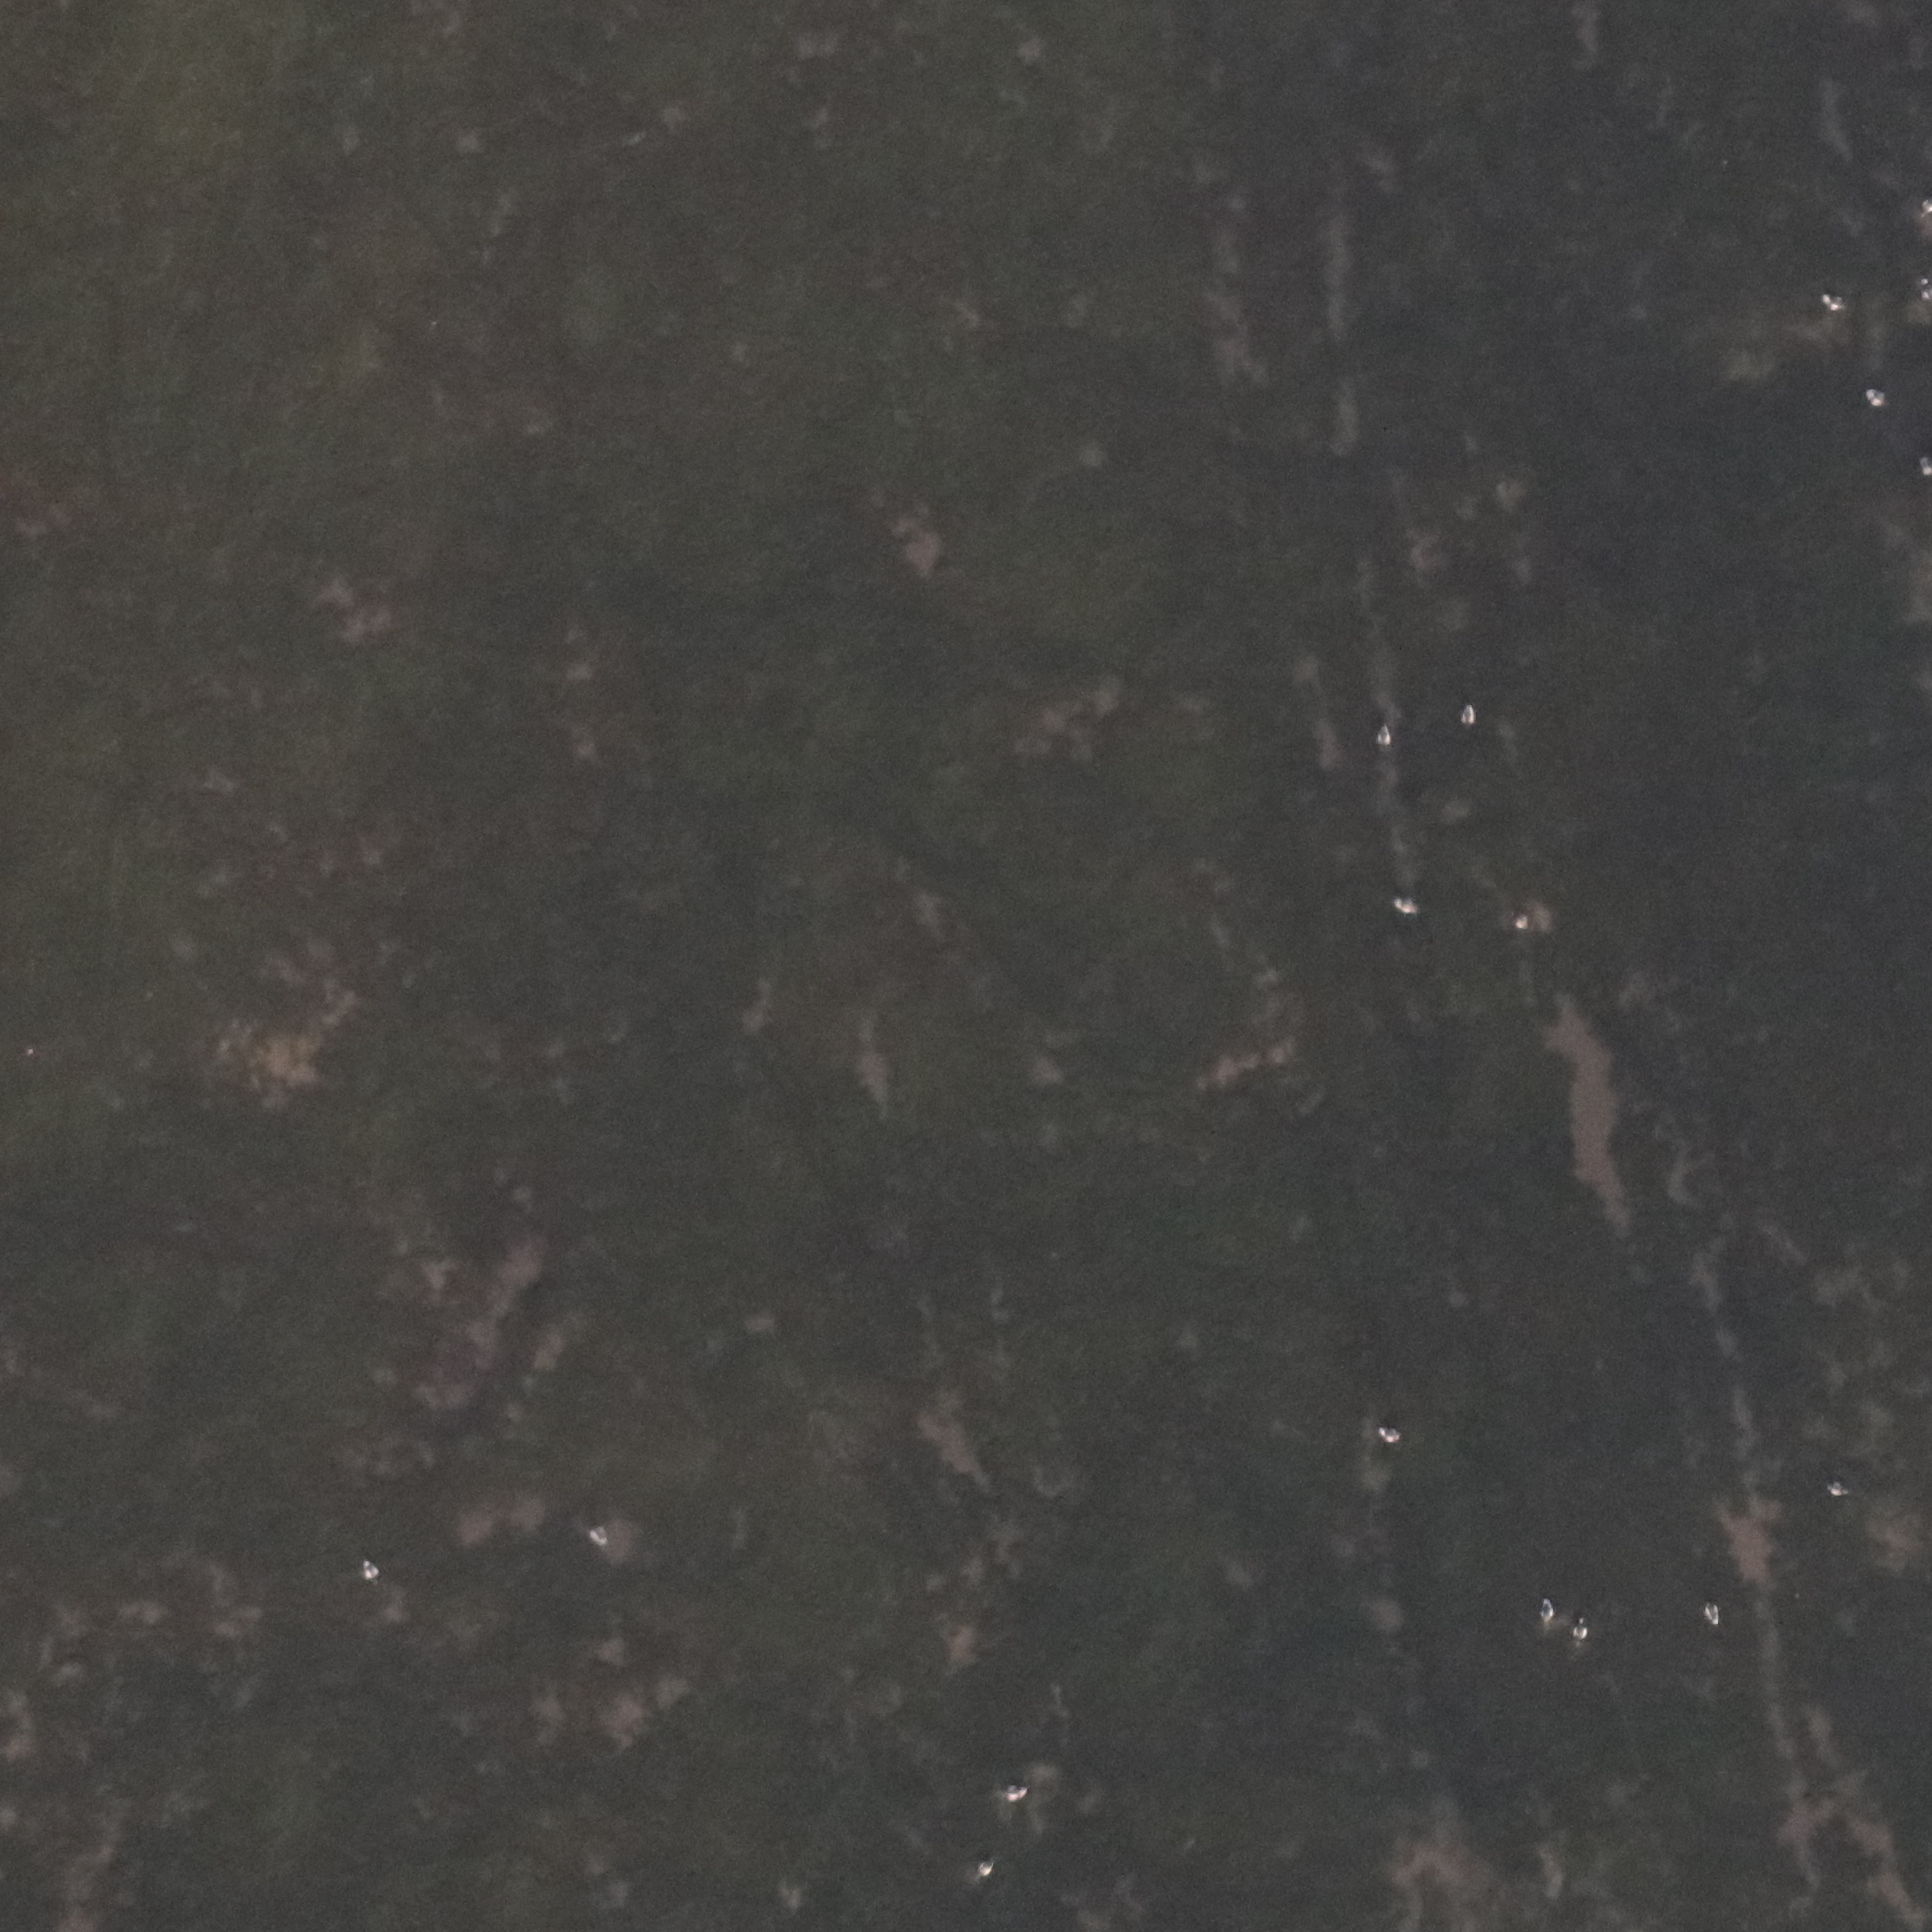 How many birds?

15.